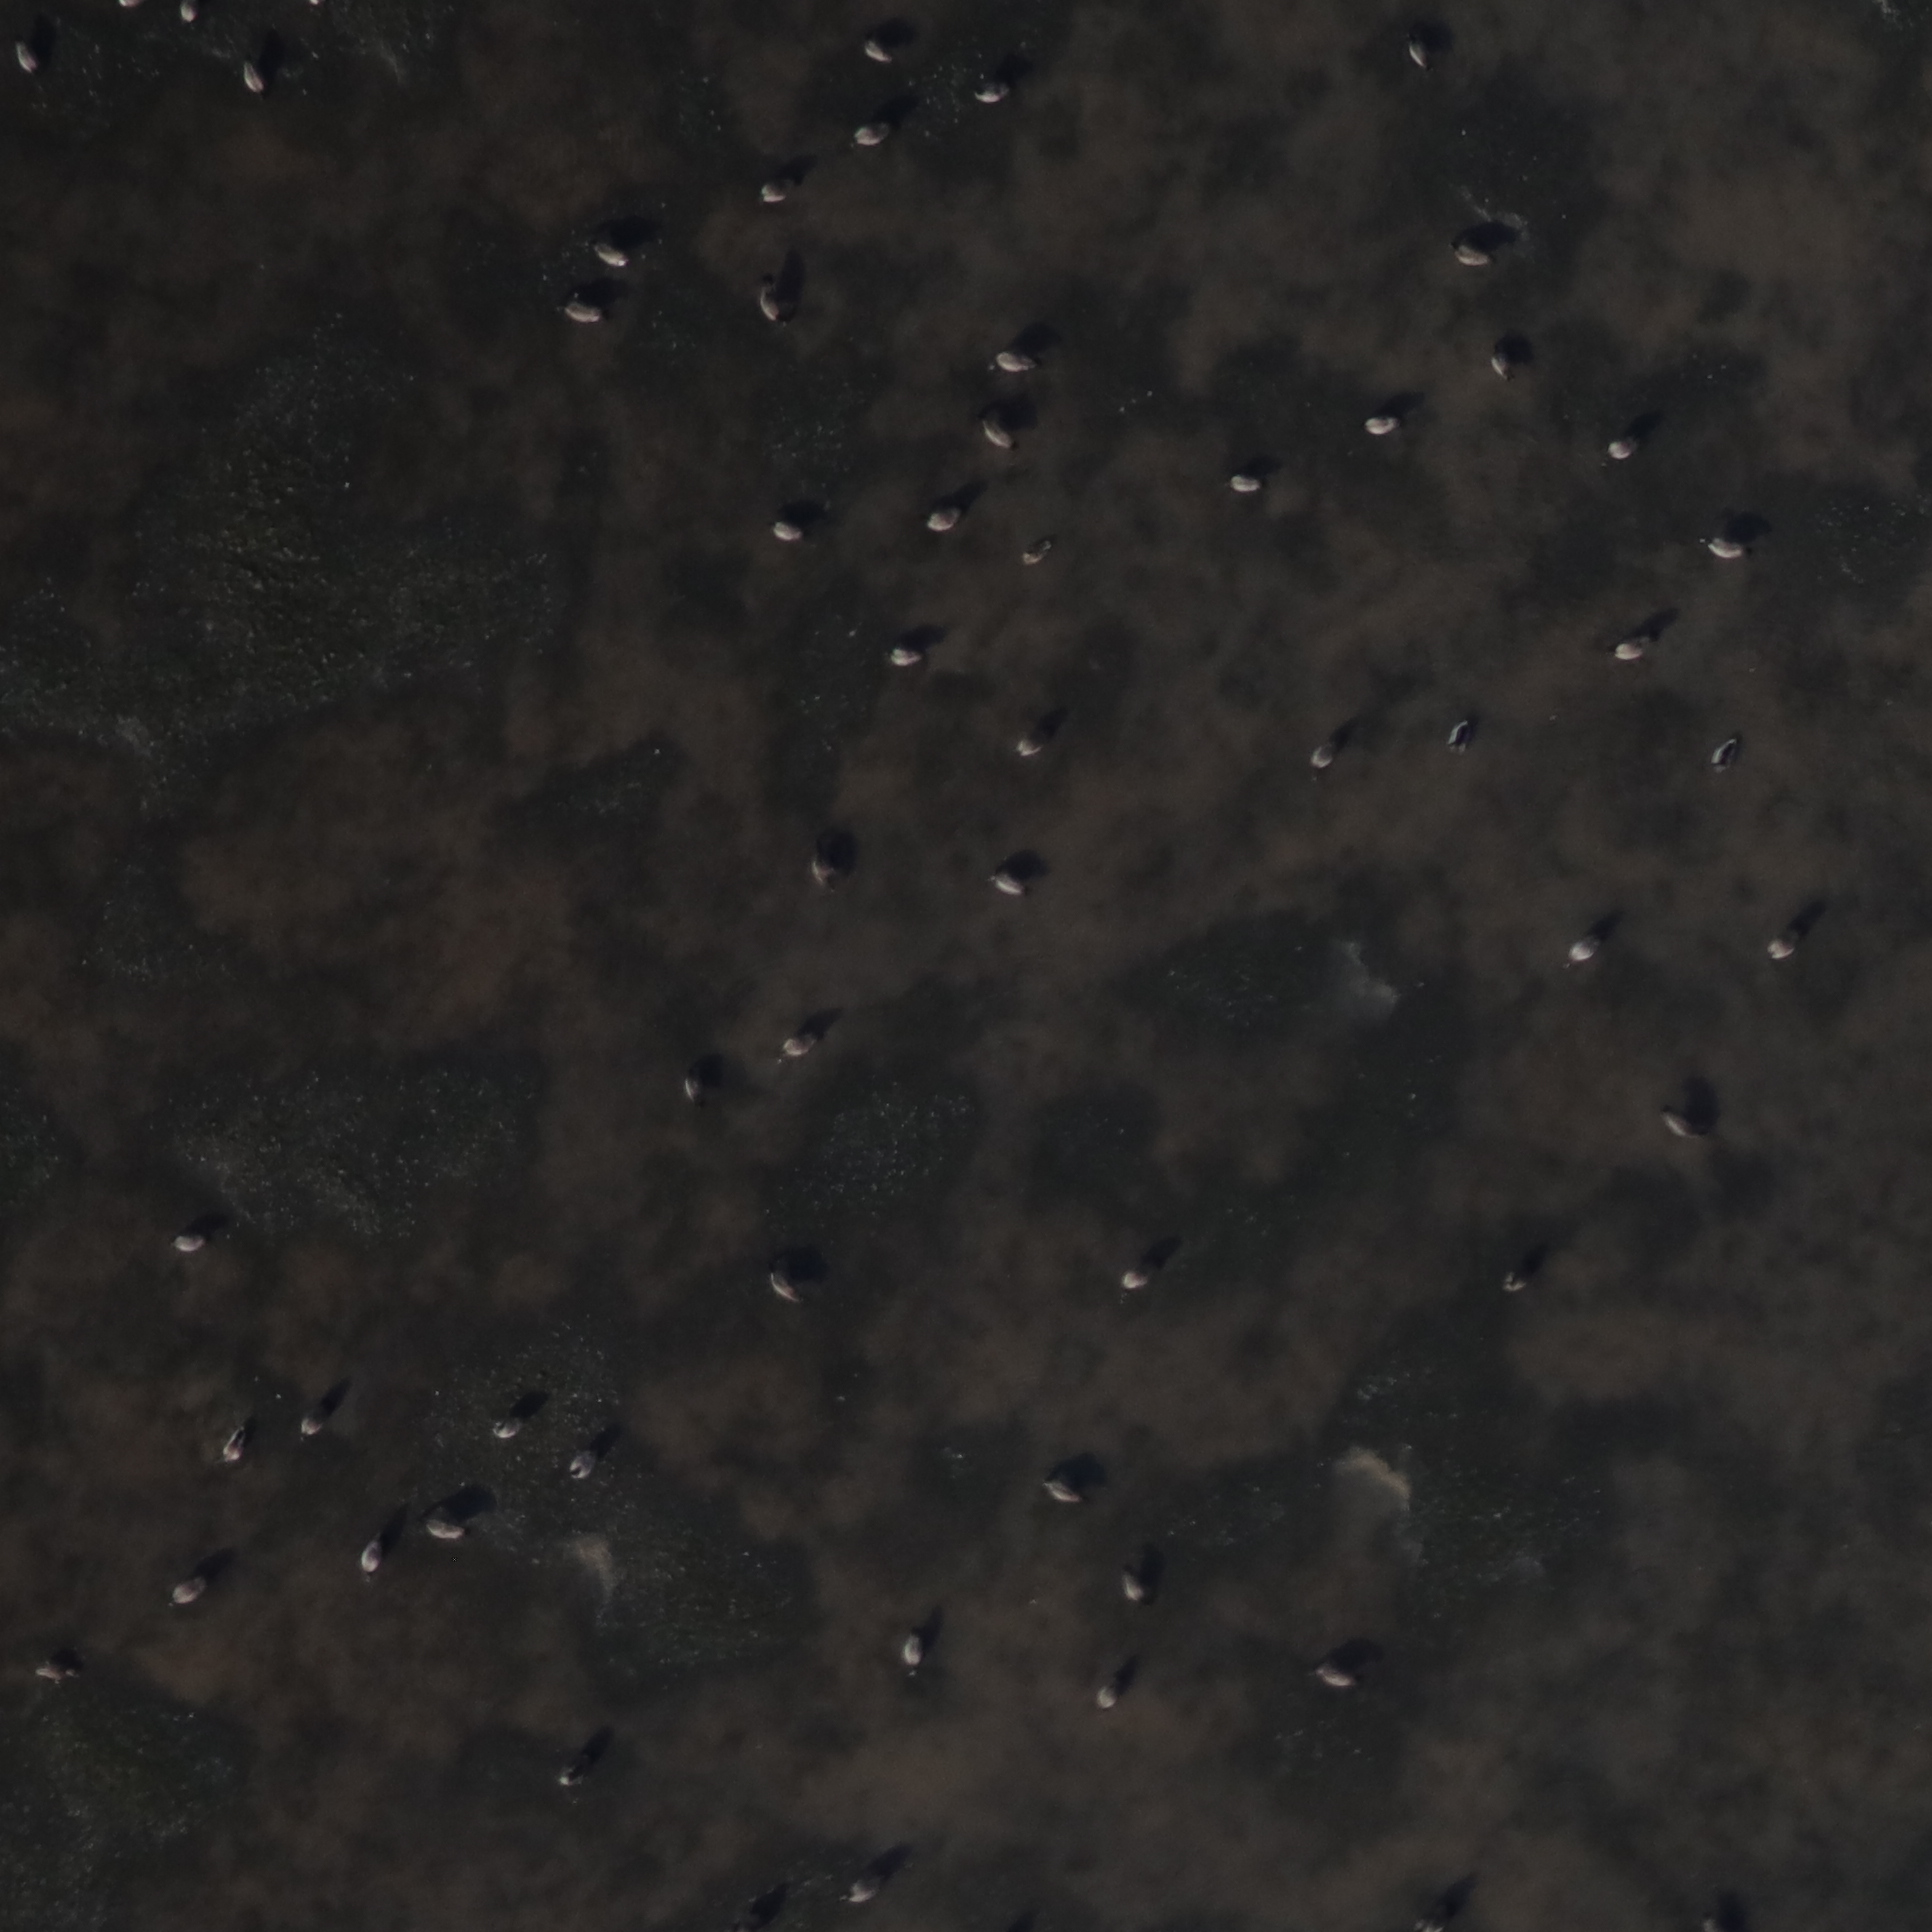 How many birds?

53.